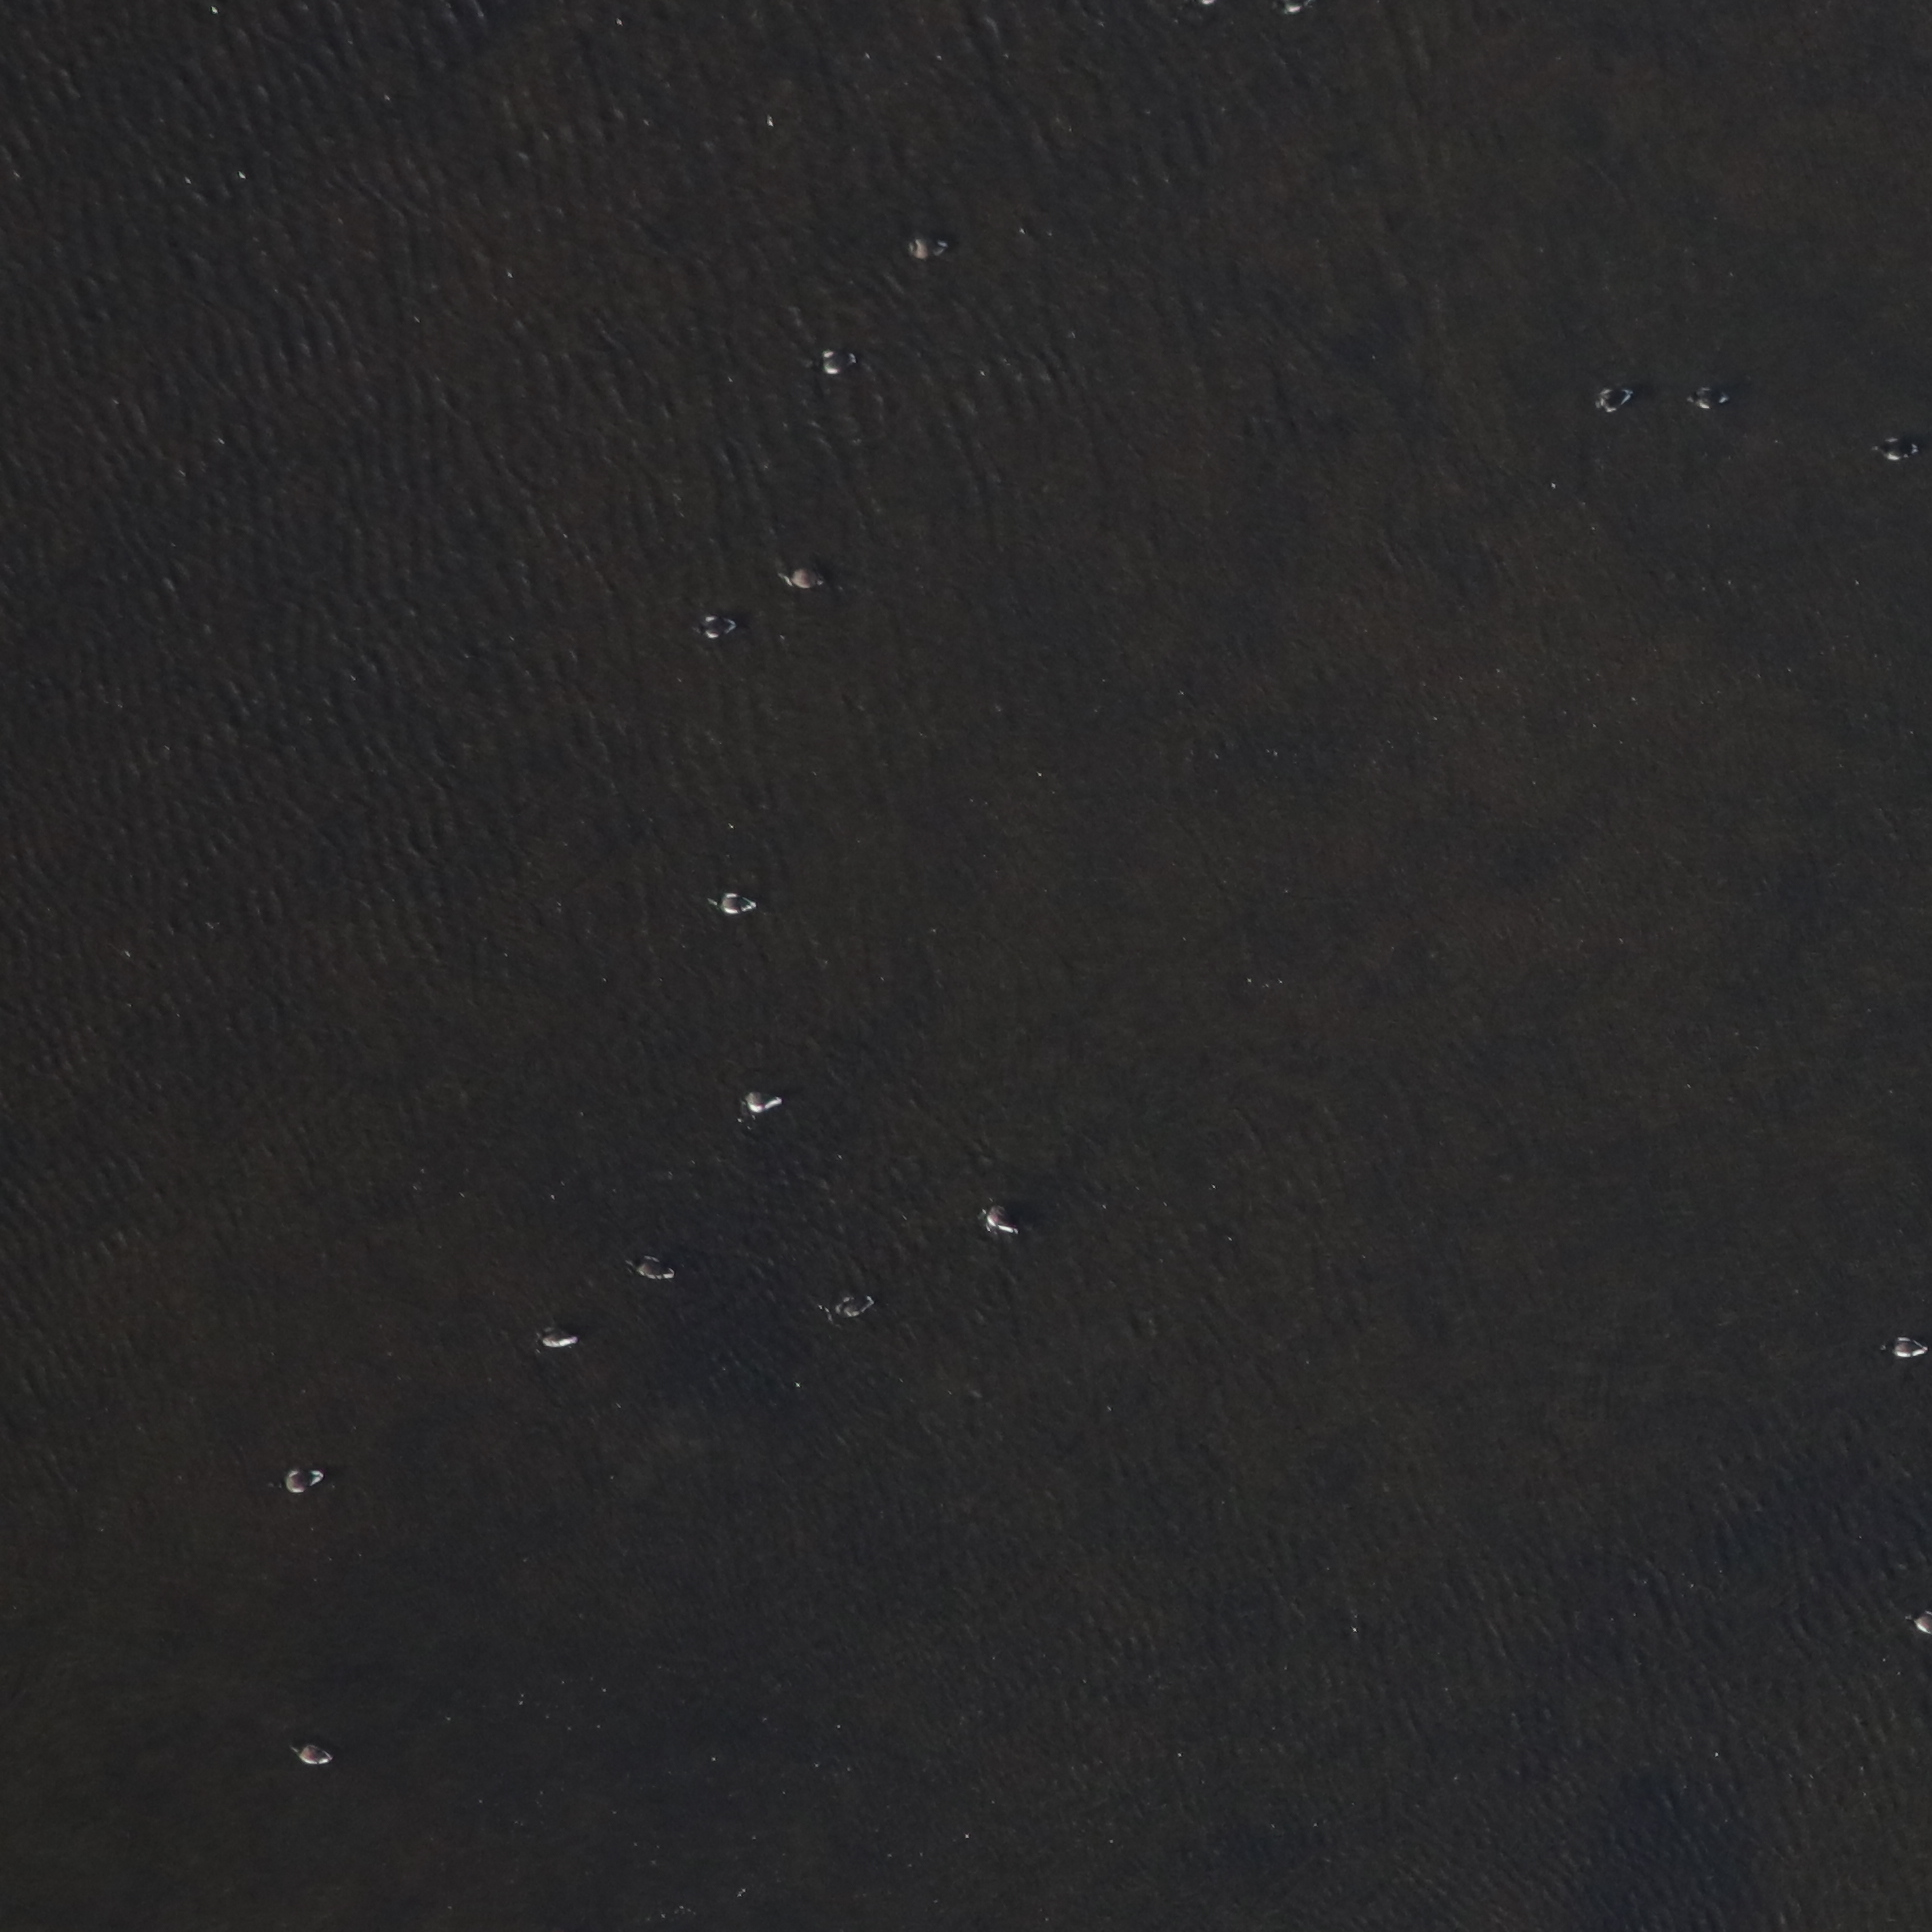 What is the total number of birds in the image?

17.